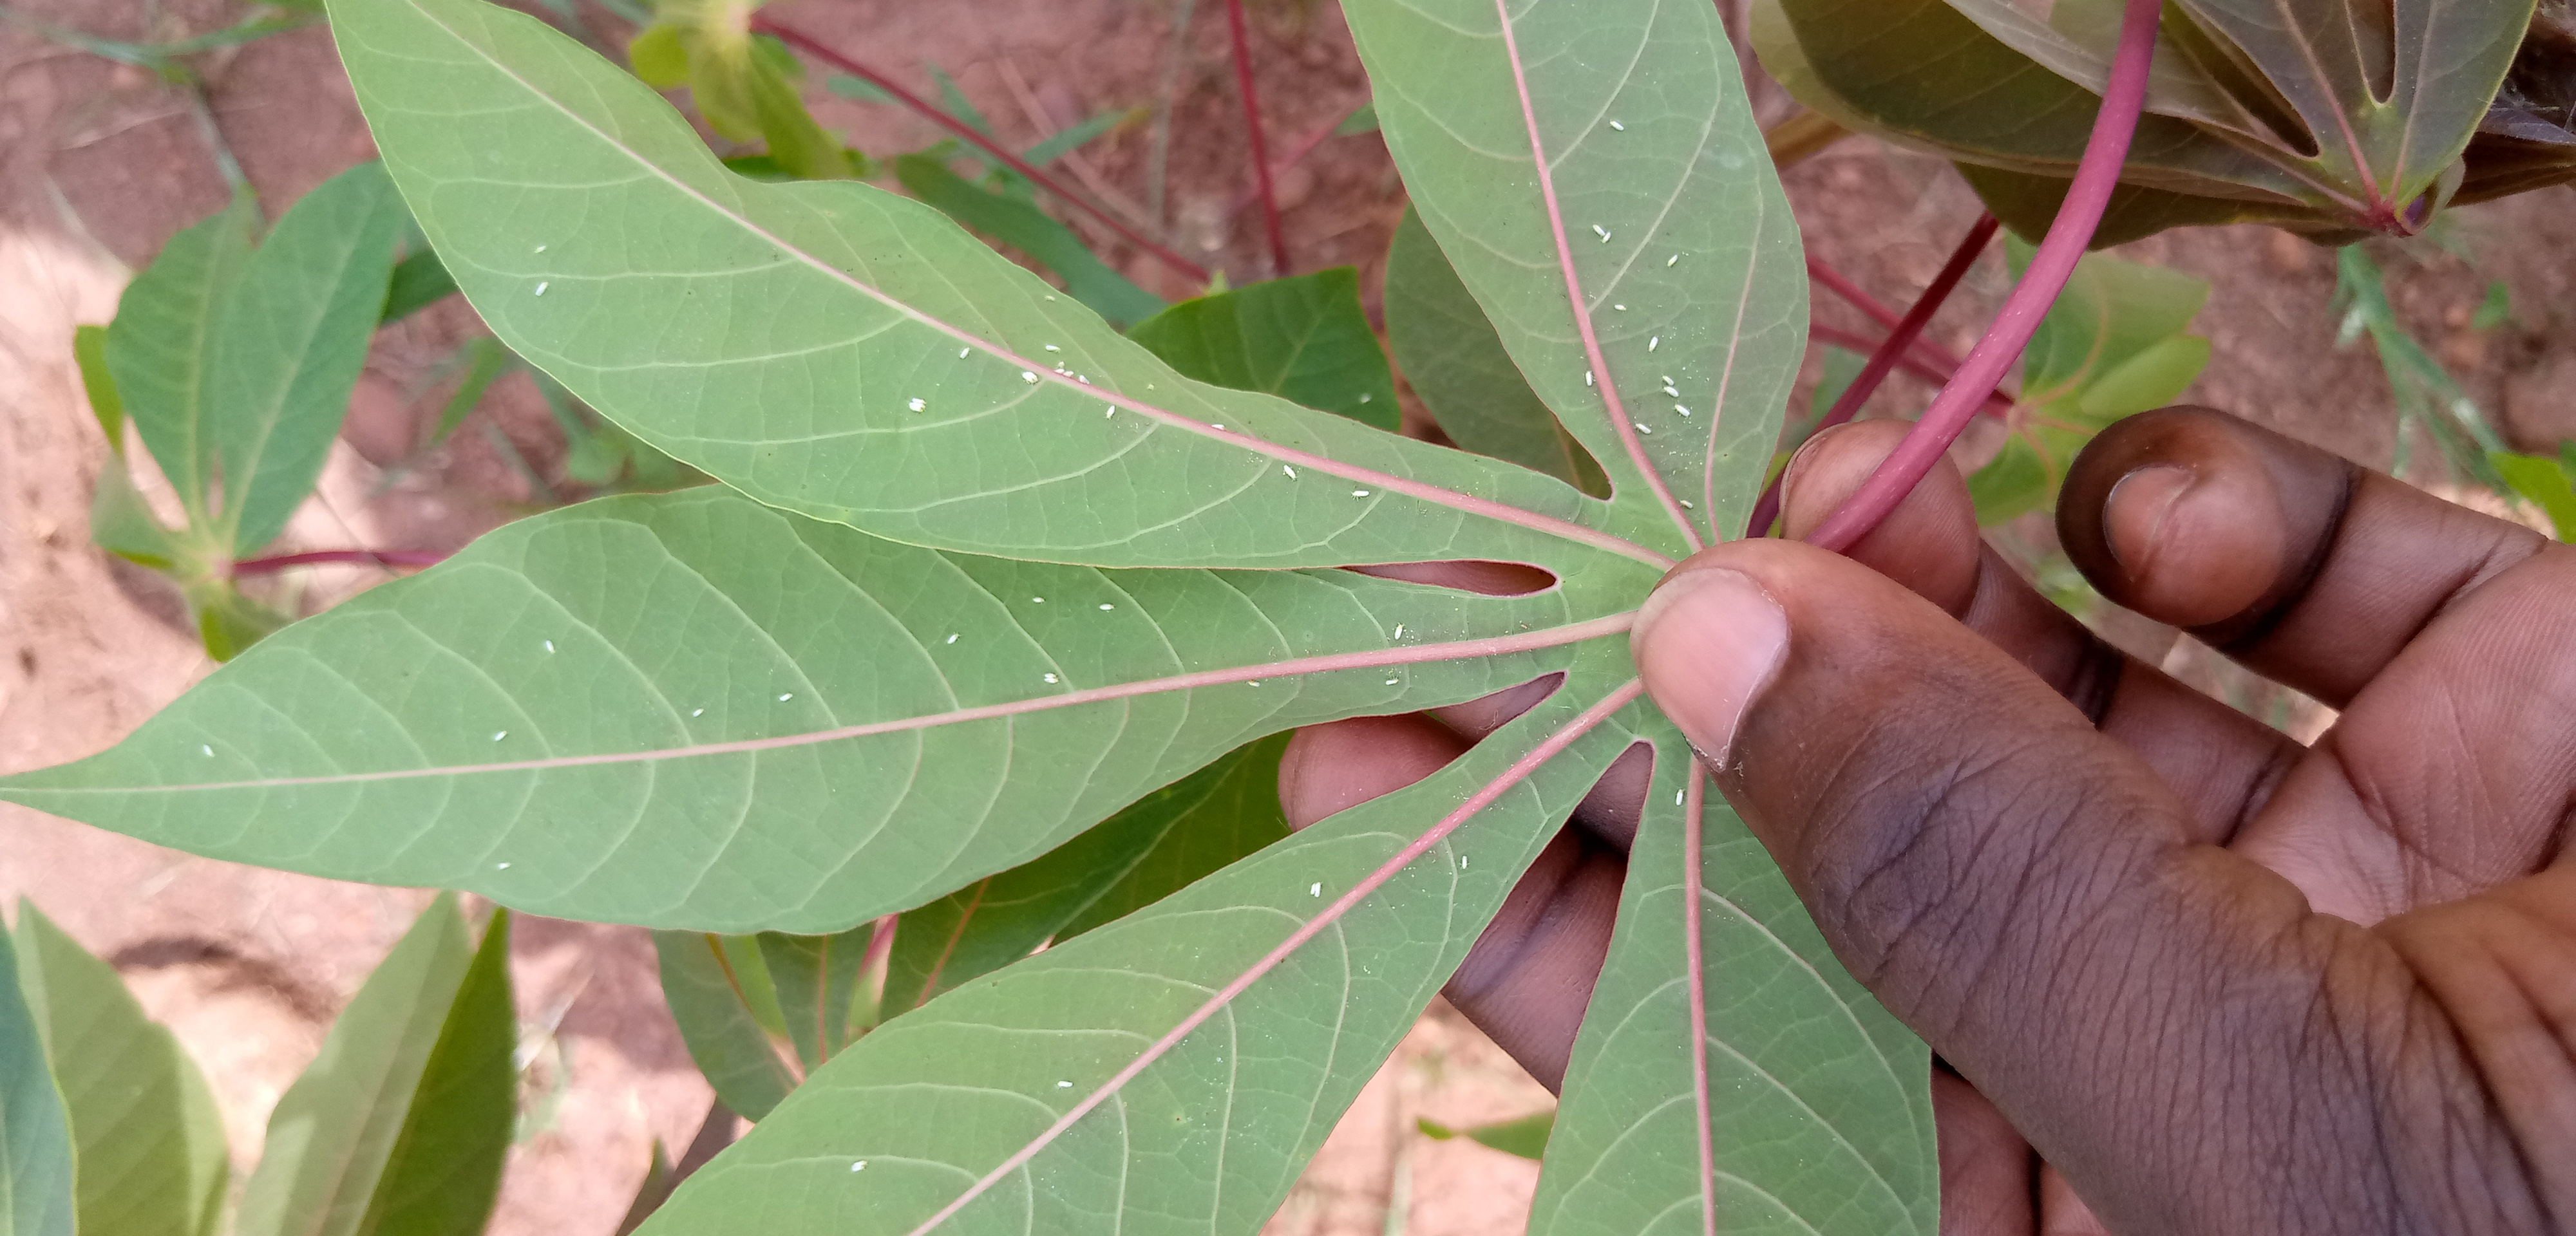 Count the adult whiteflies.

48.